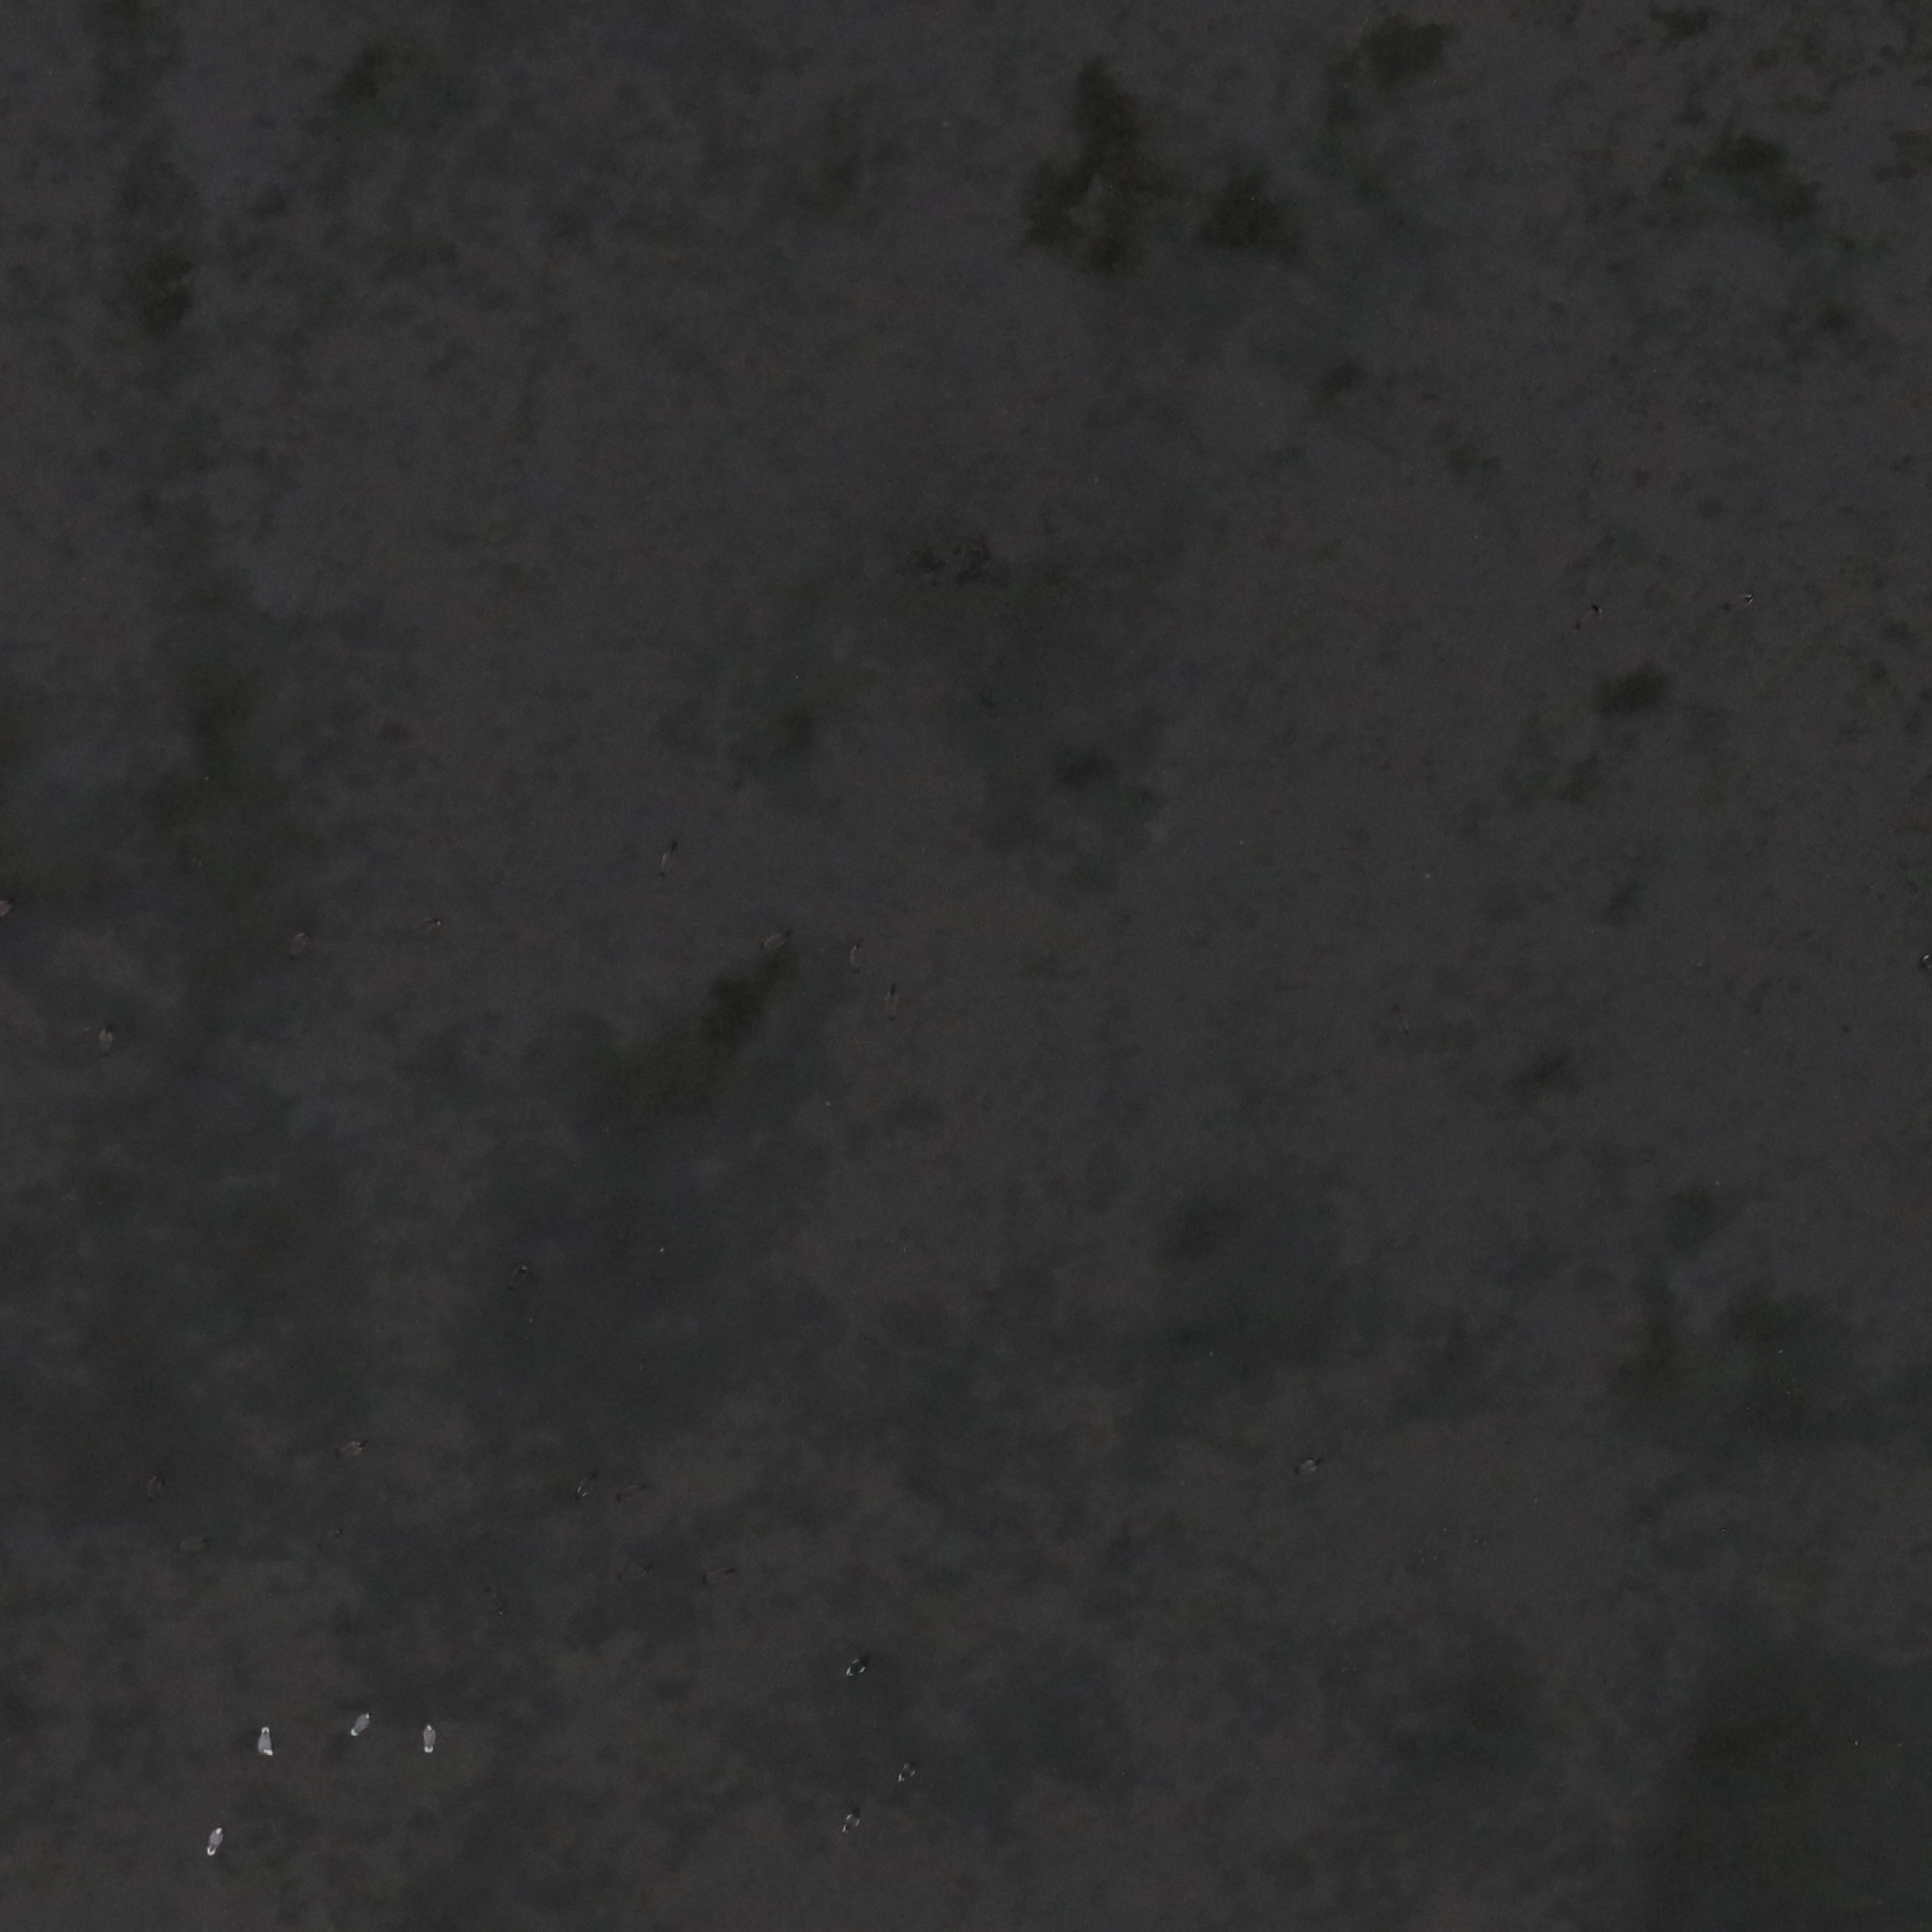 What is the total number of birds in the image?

27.